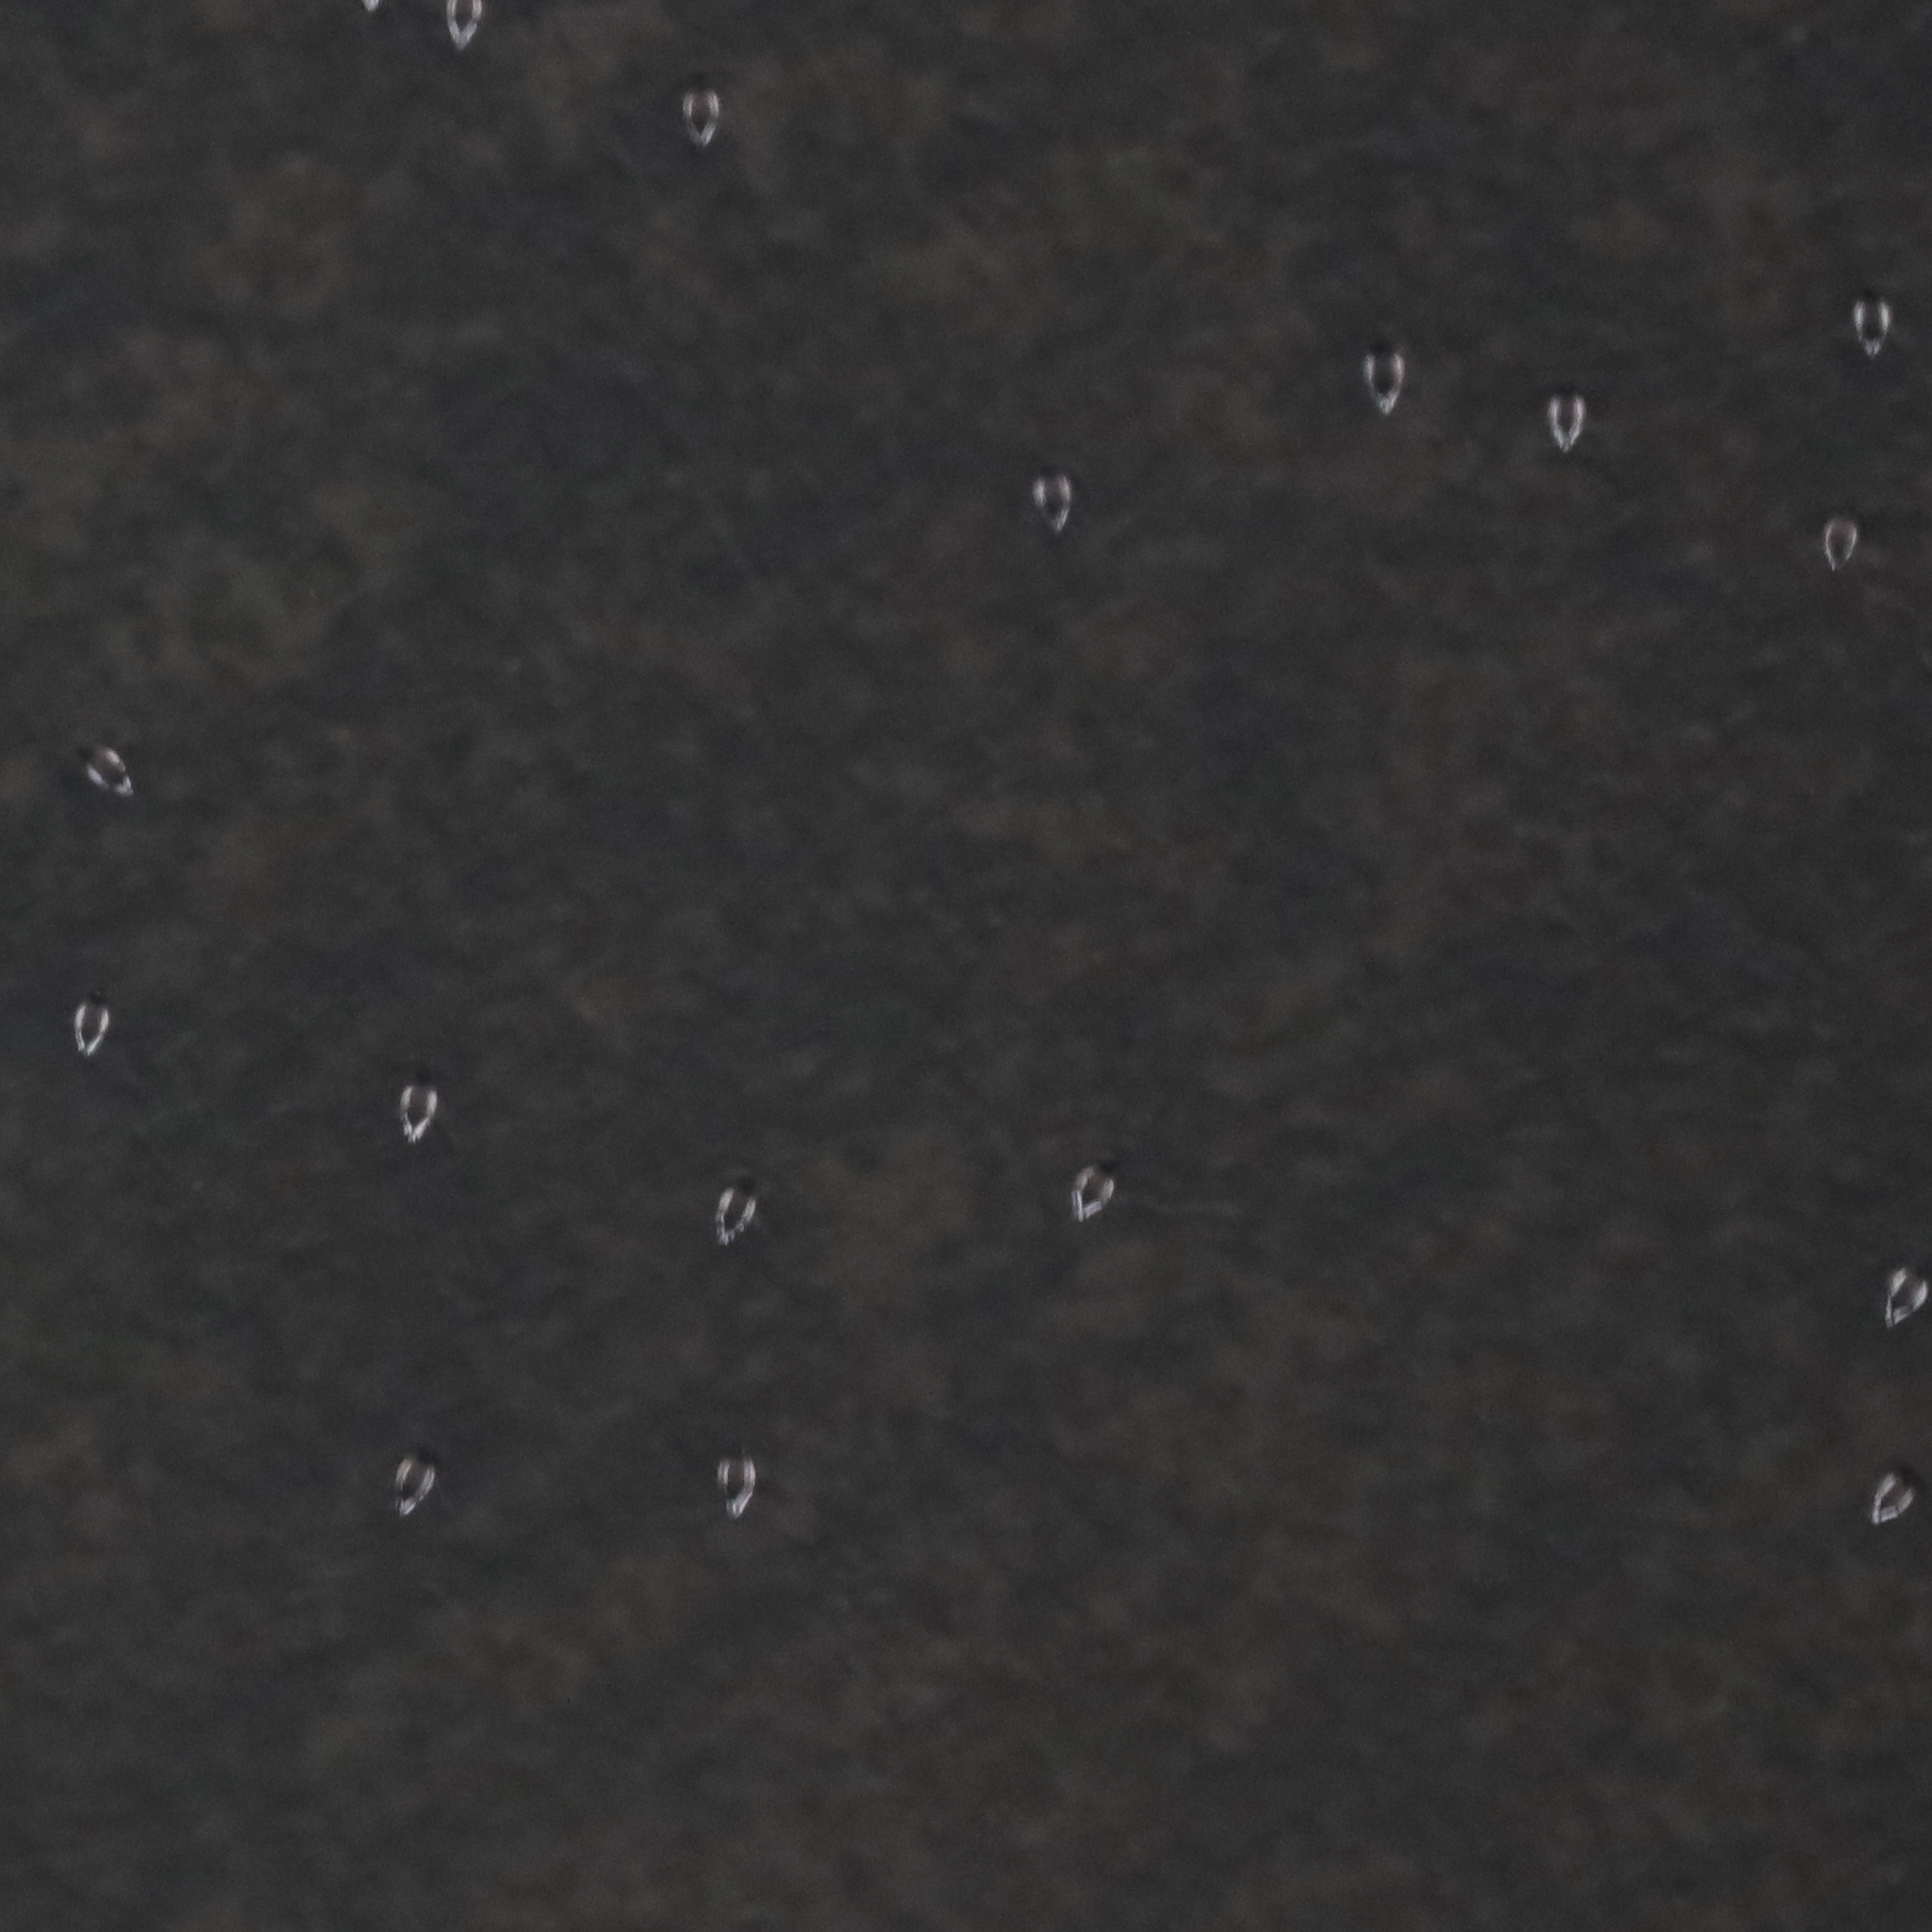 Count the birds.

16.